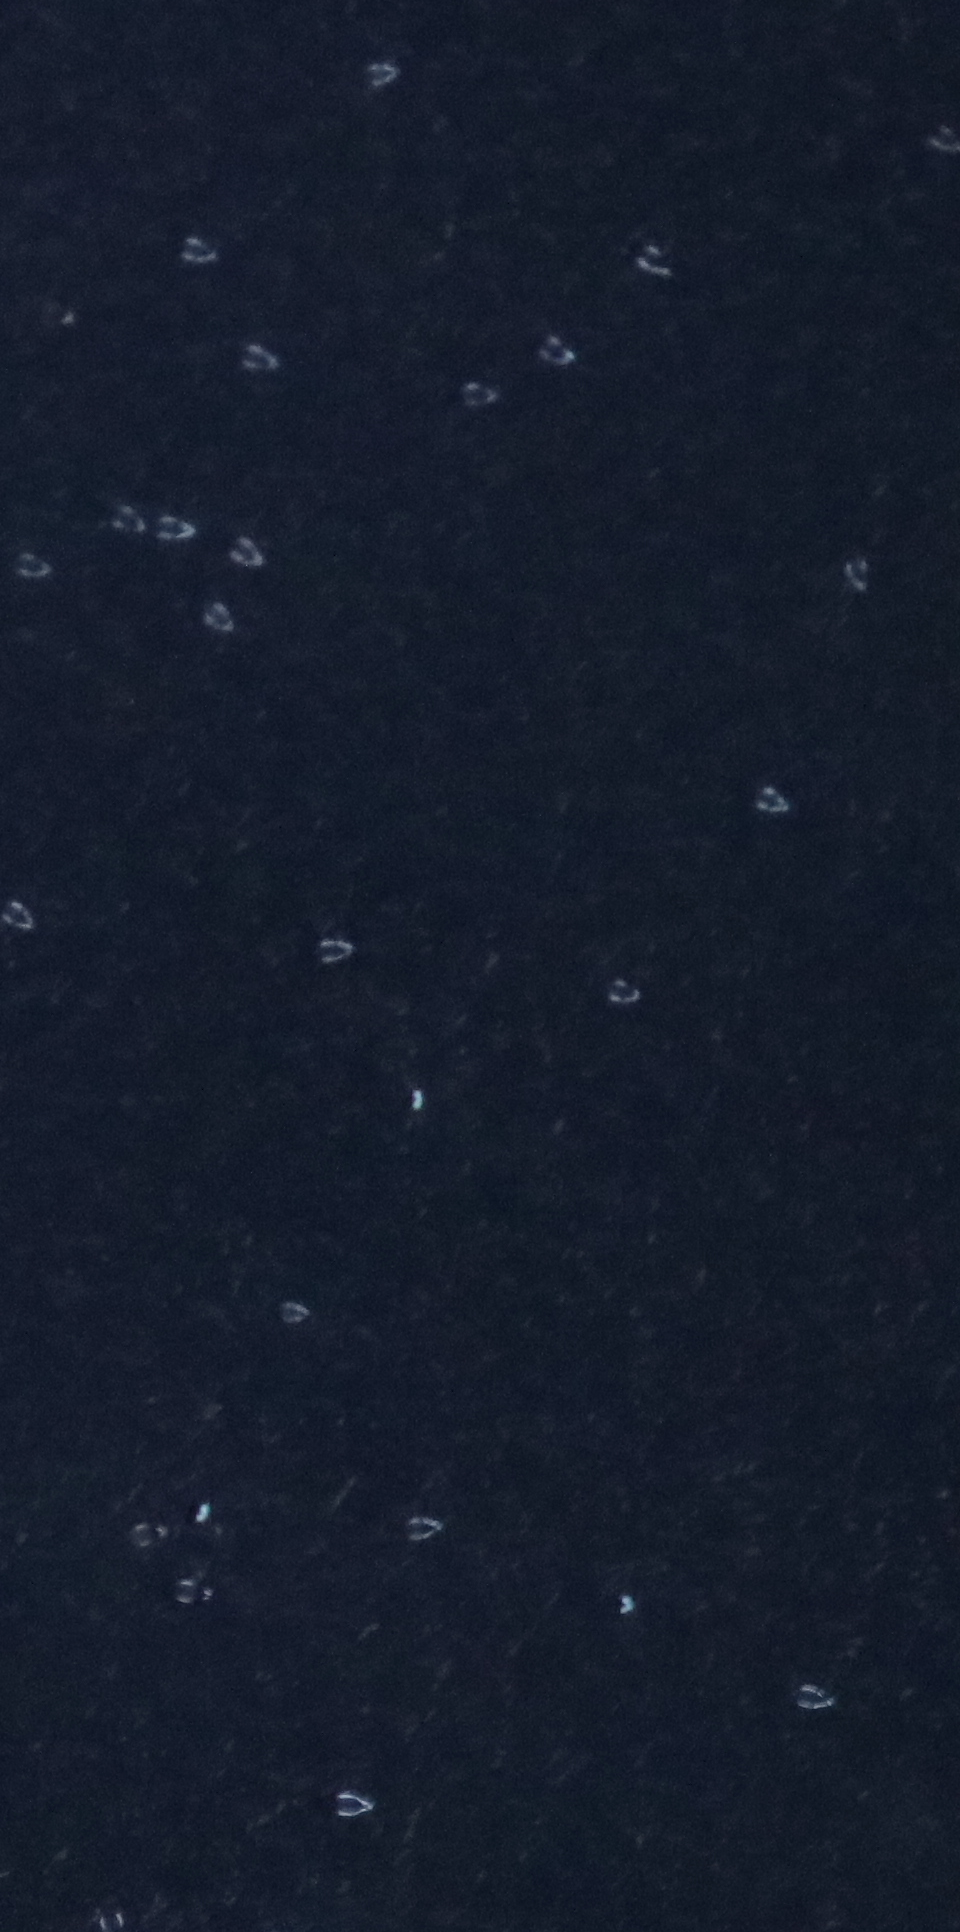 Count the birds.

24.